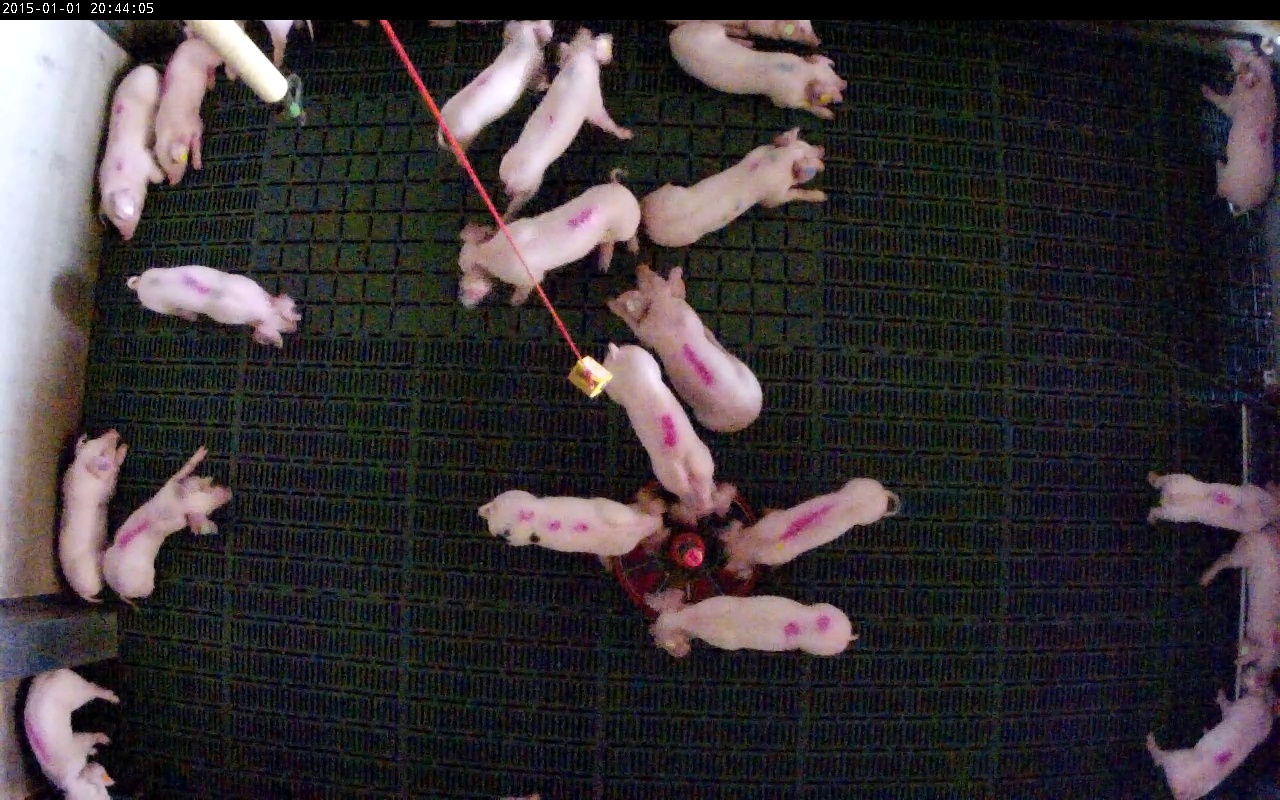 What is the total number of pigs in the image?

22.